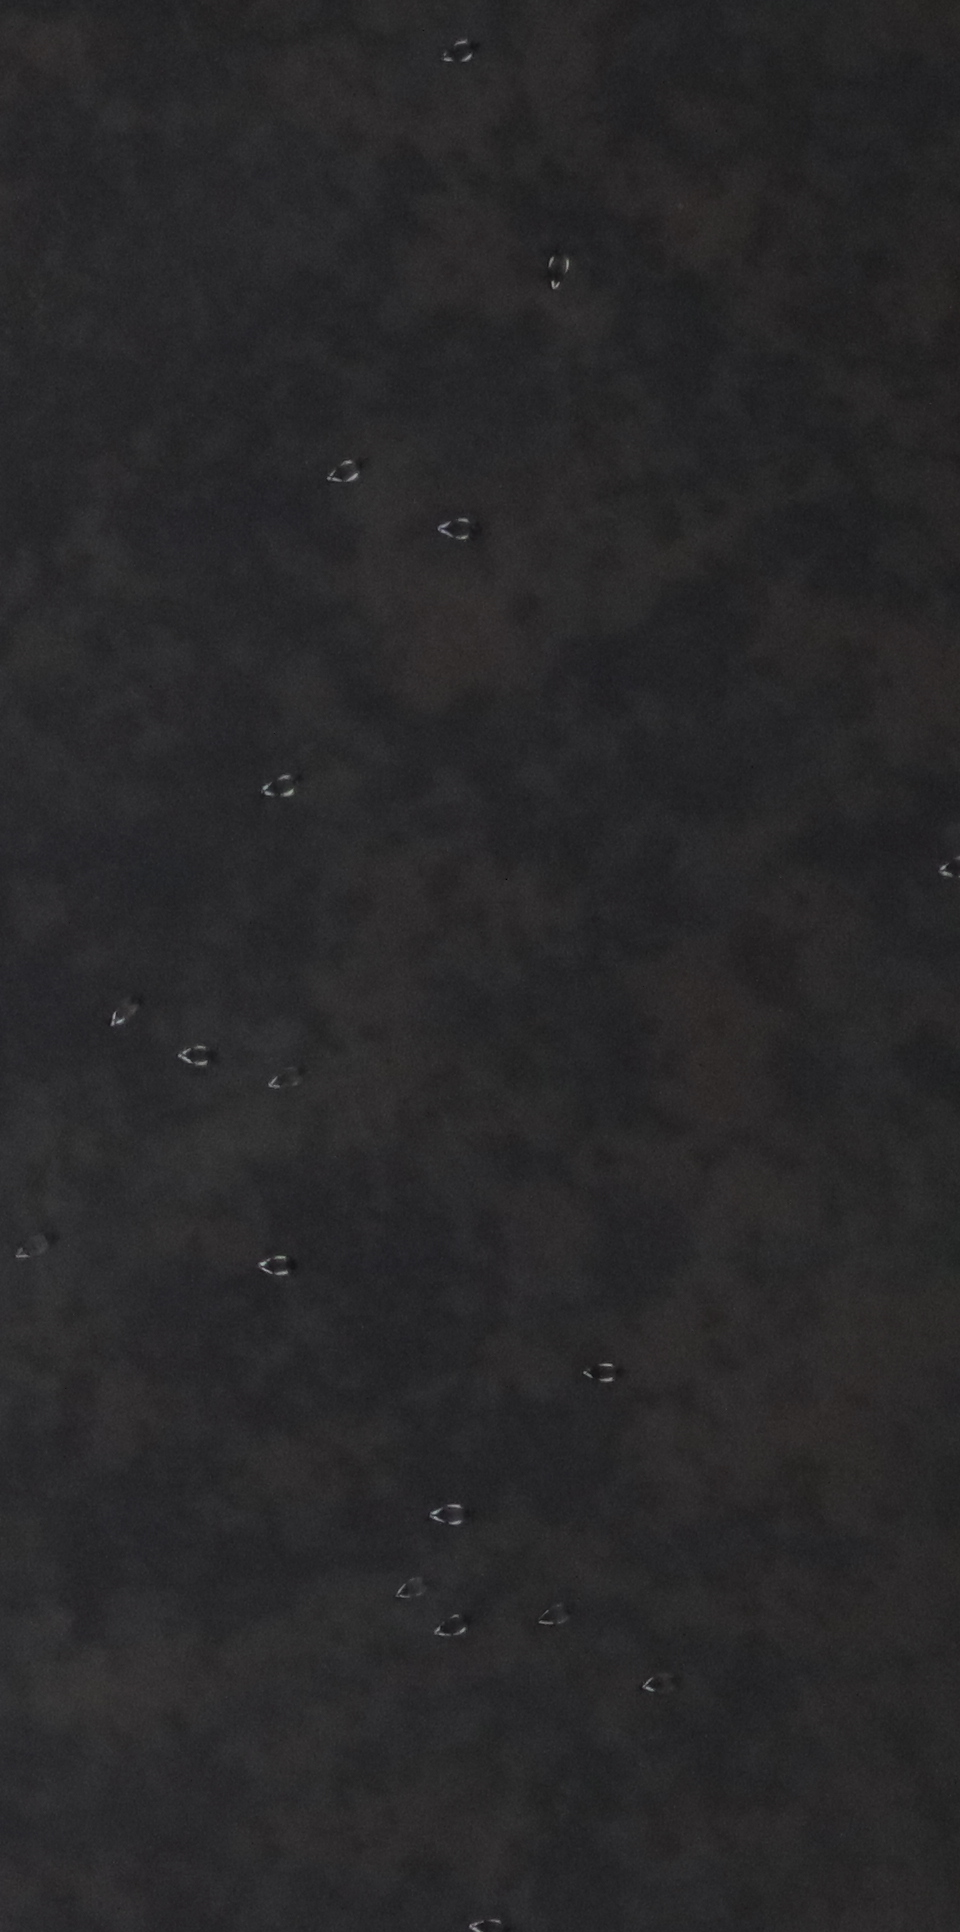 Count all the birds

18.